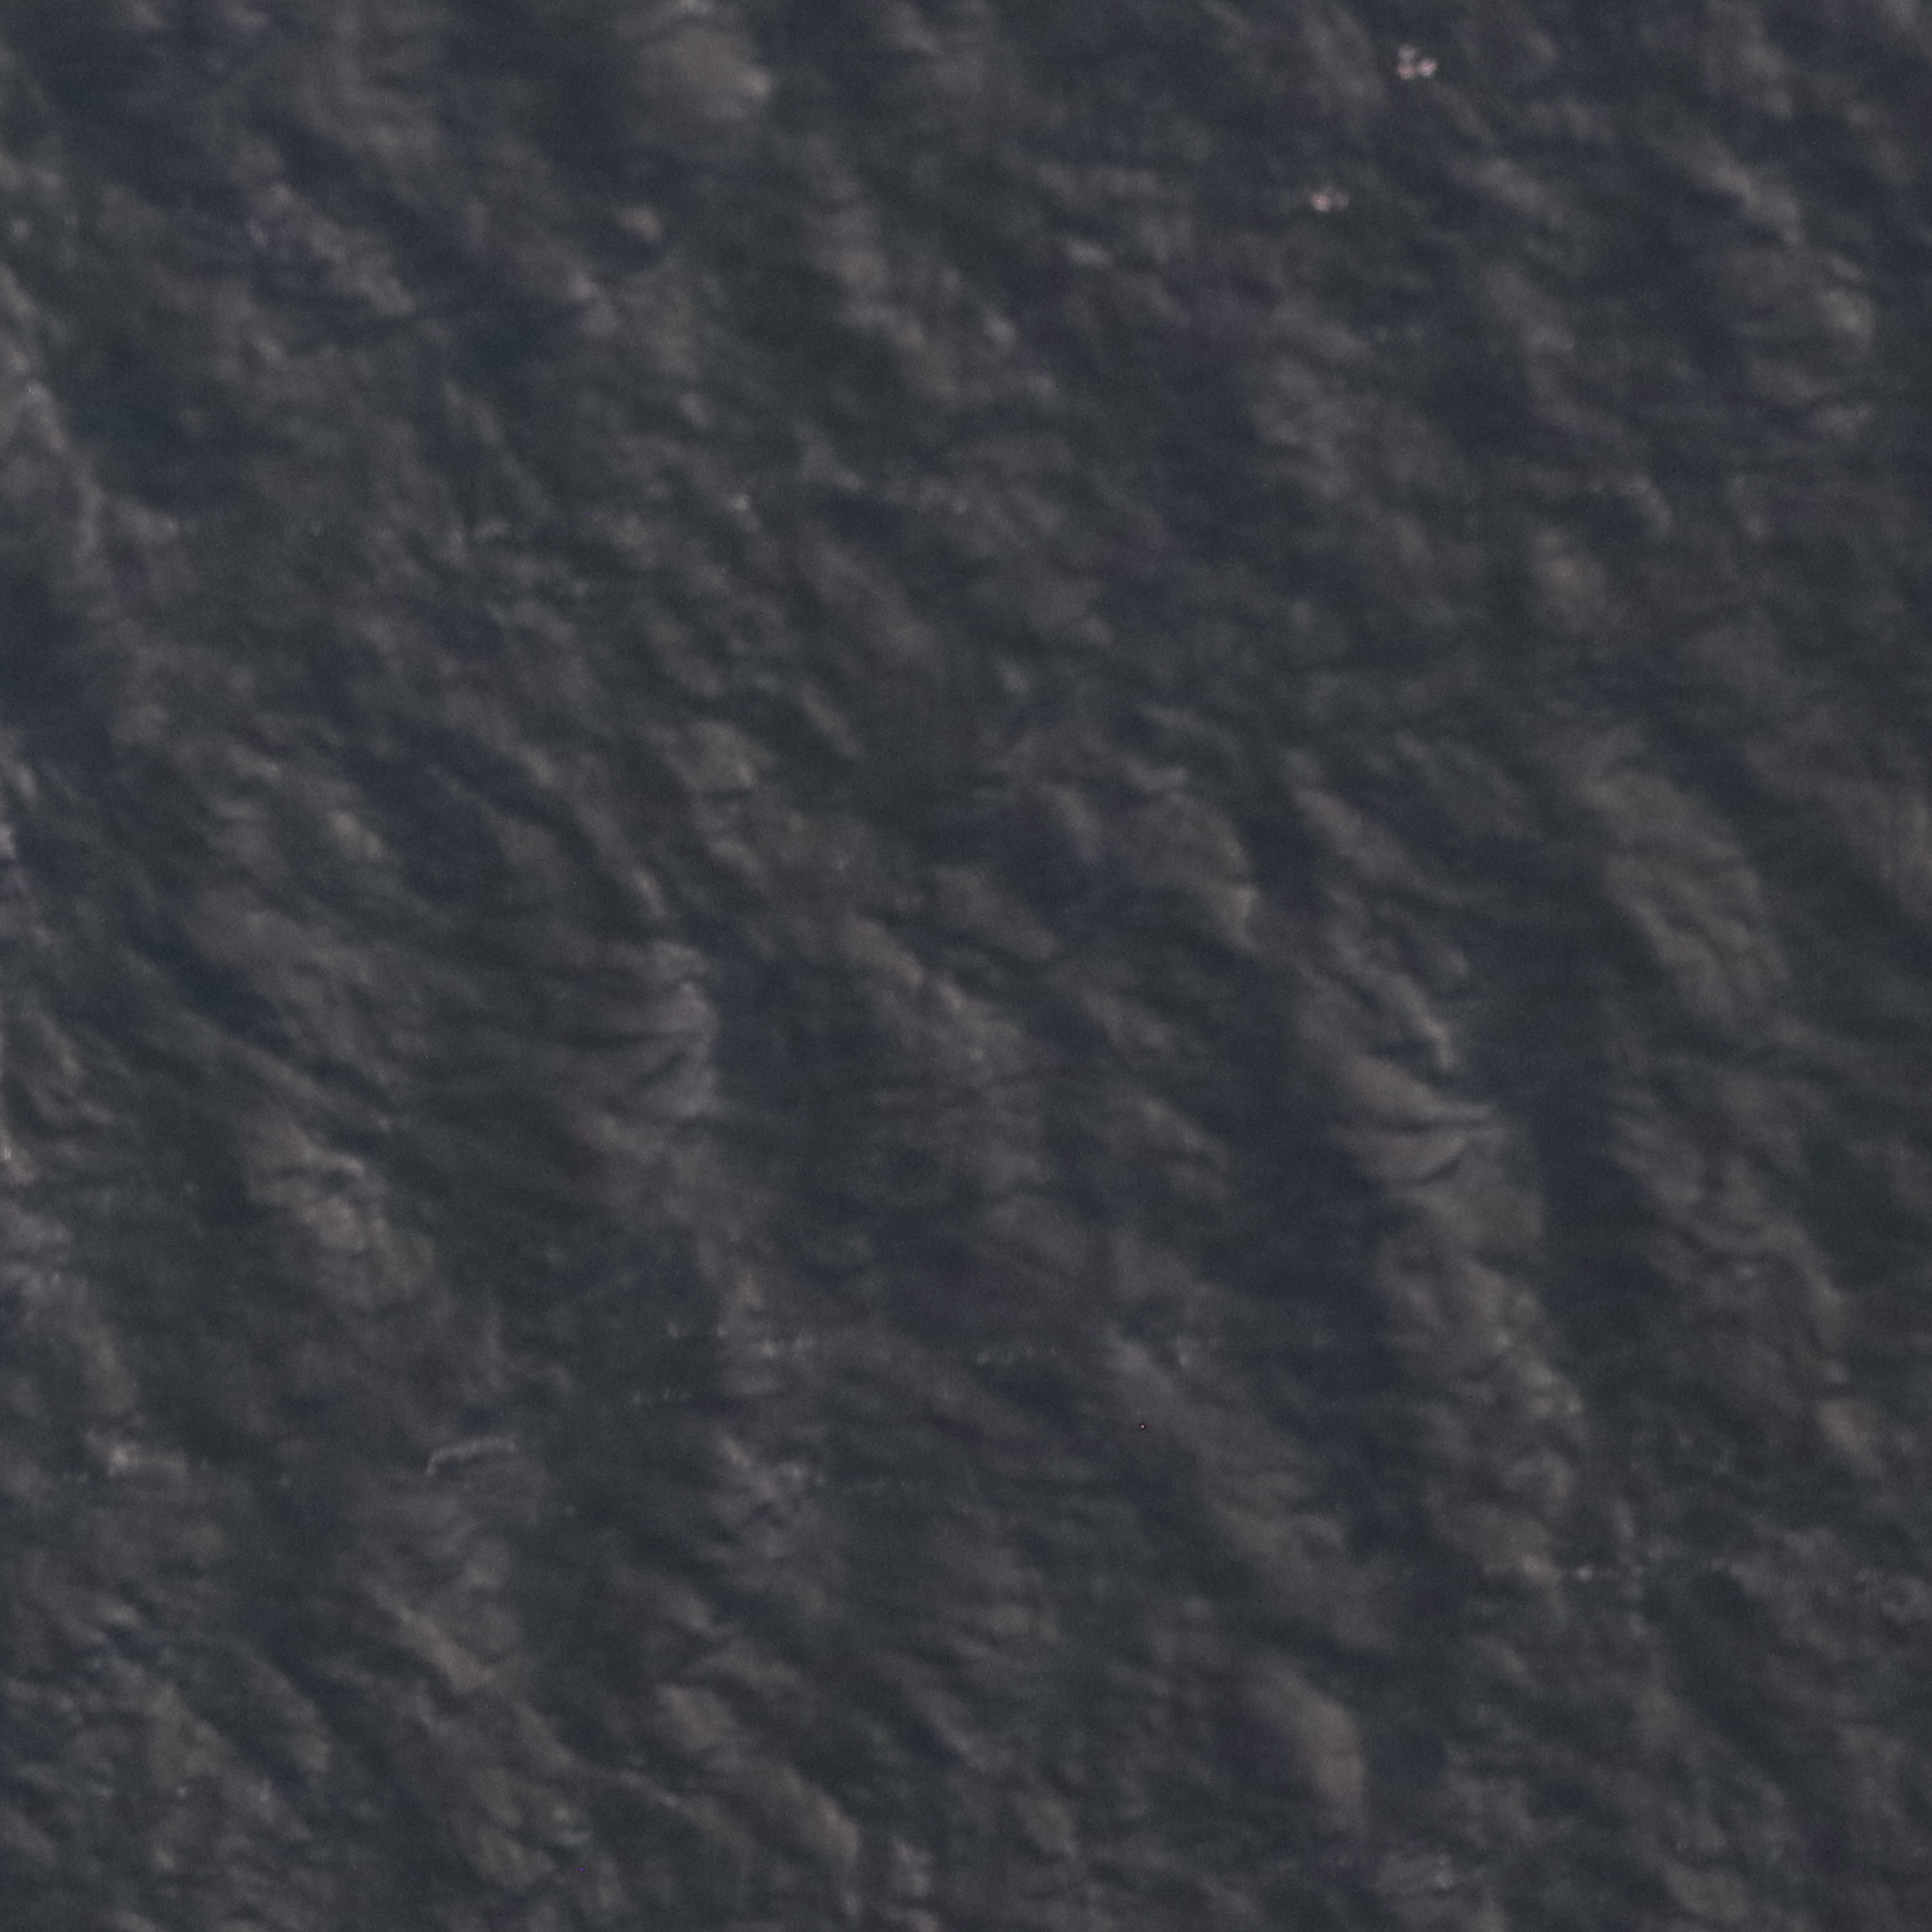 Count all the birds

2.